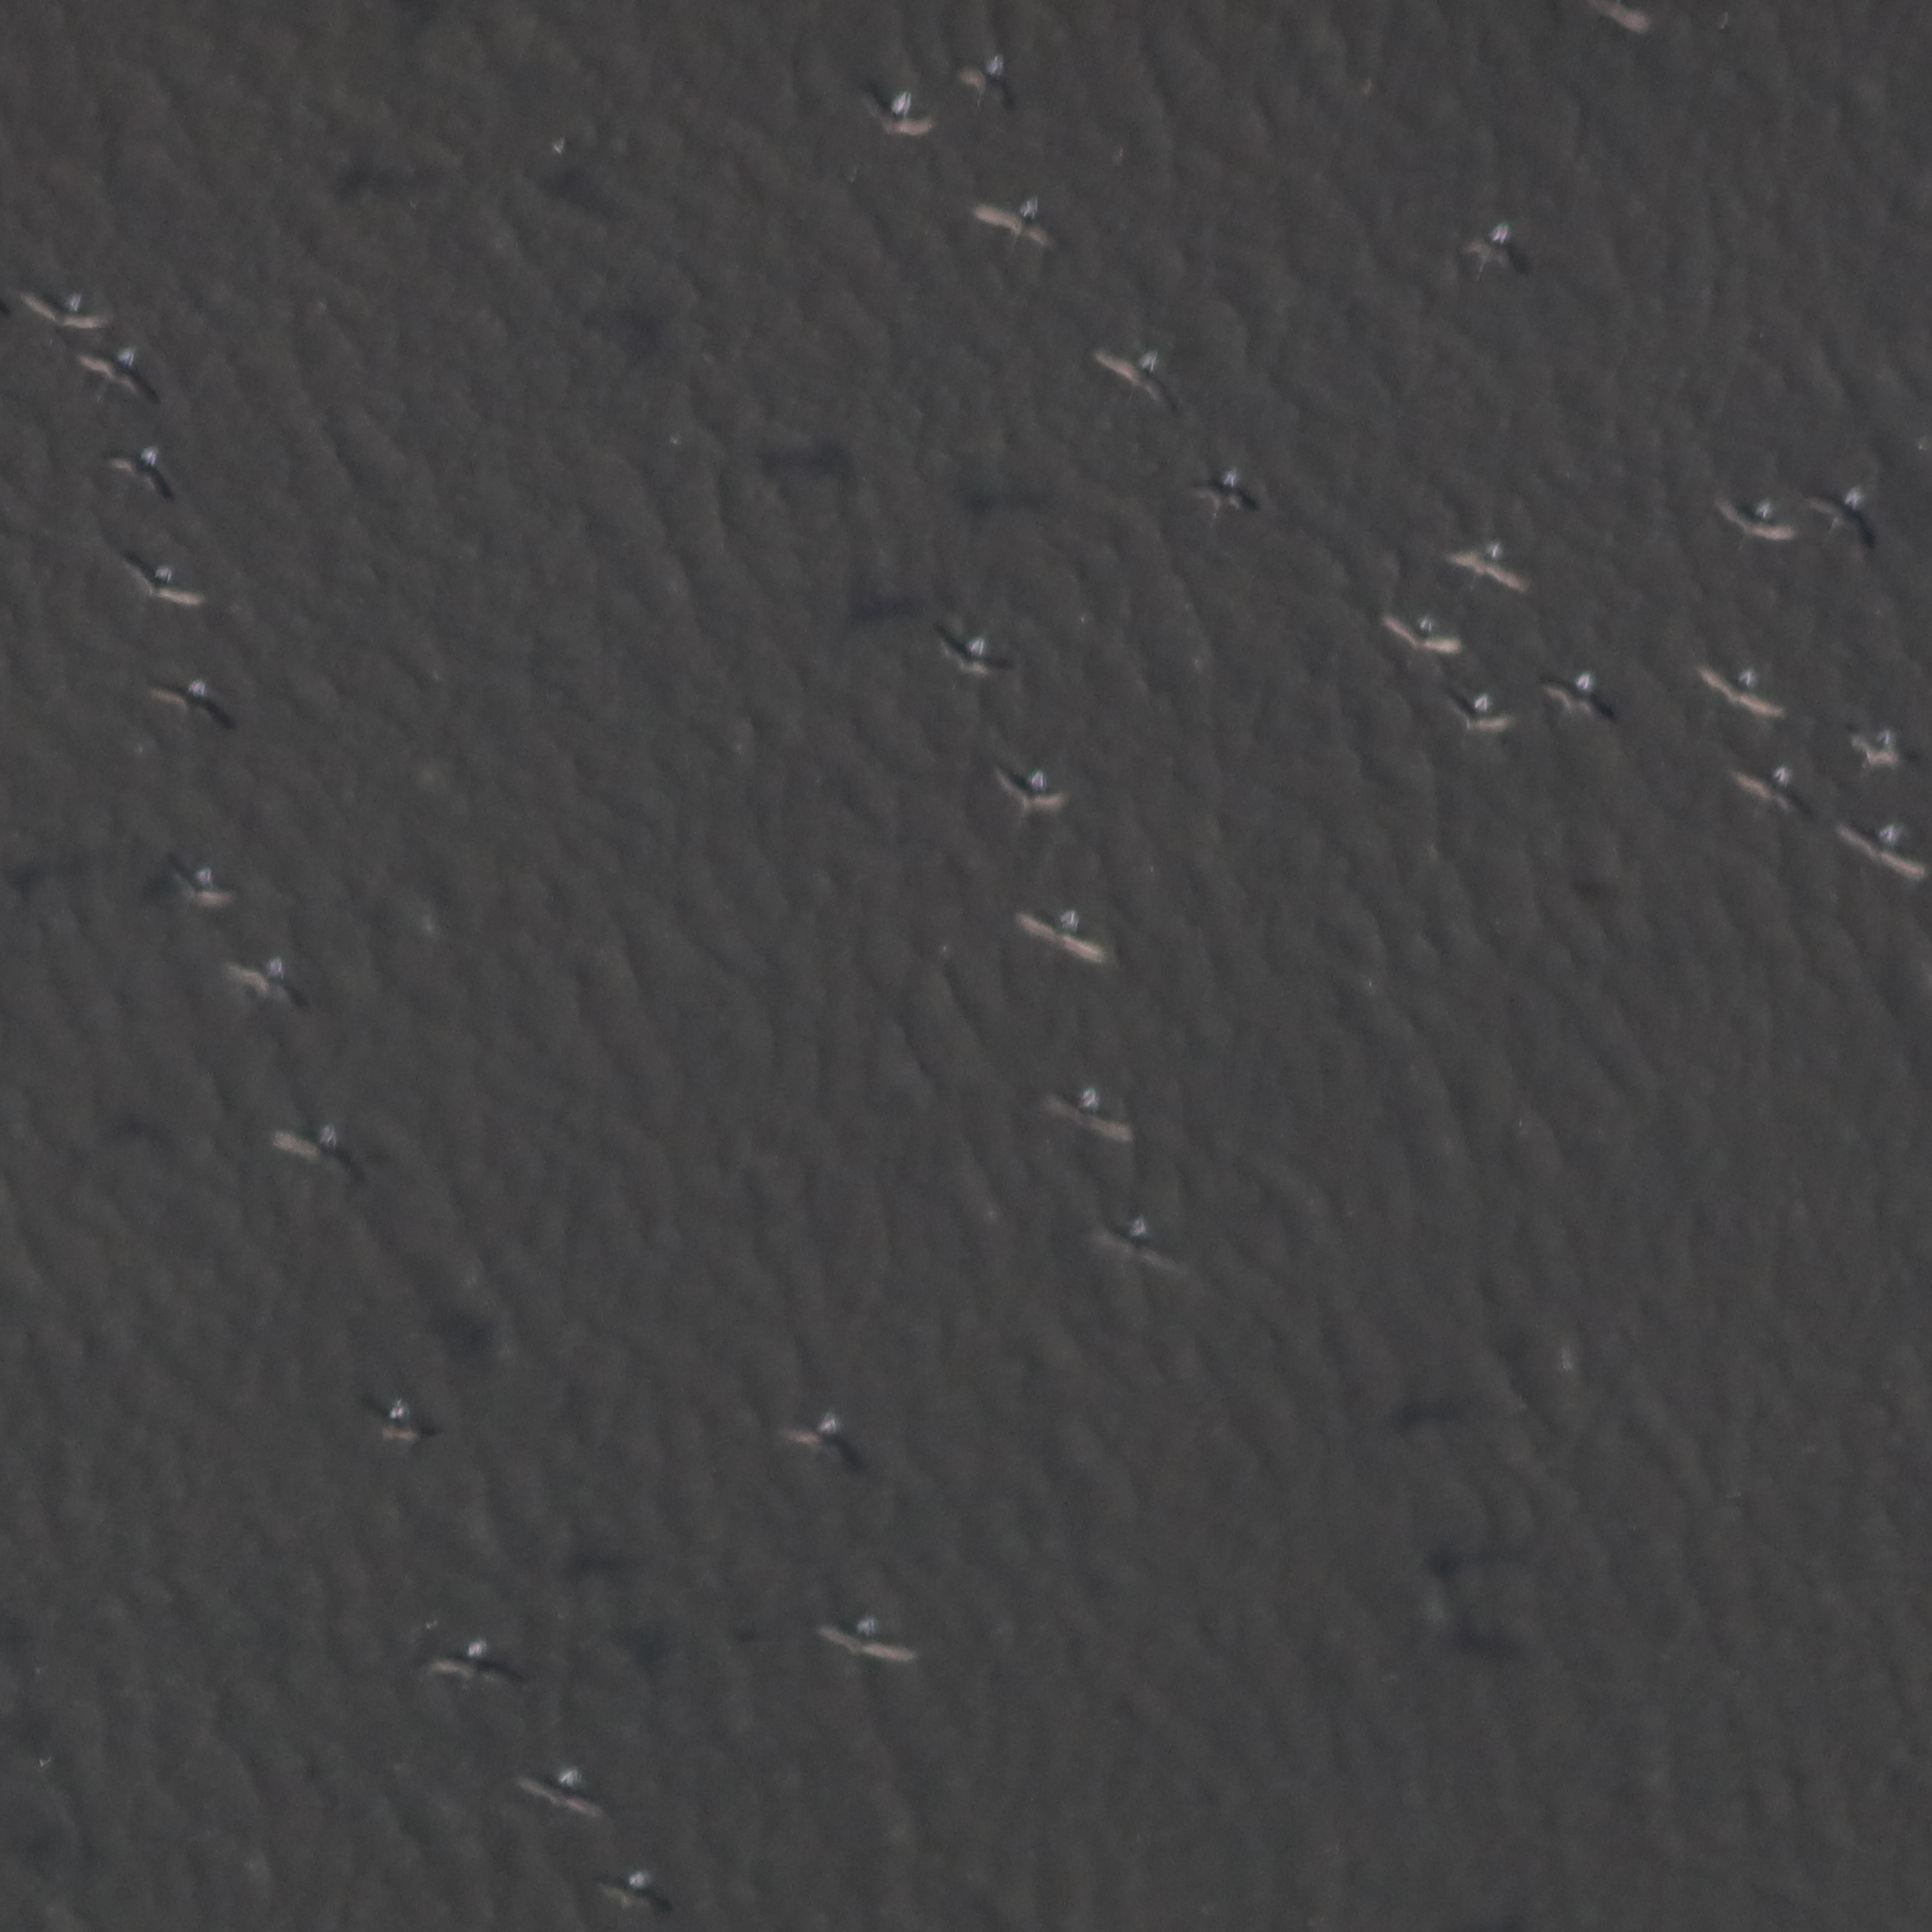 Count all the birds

35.